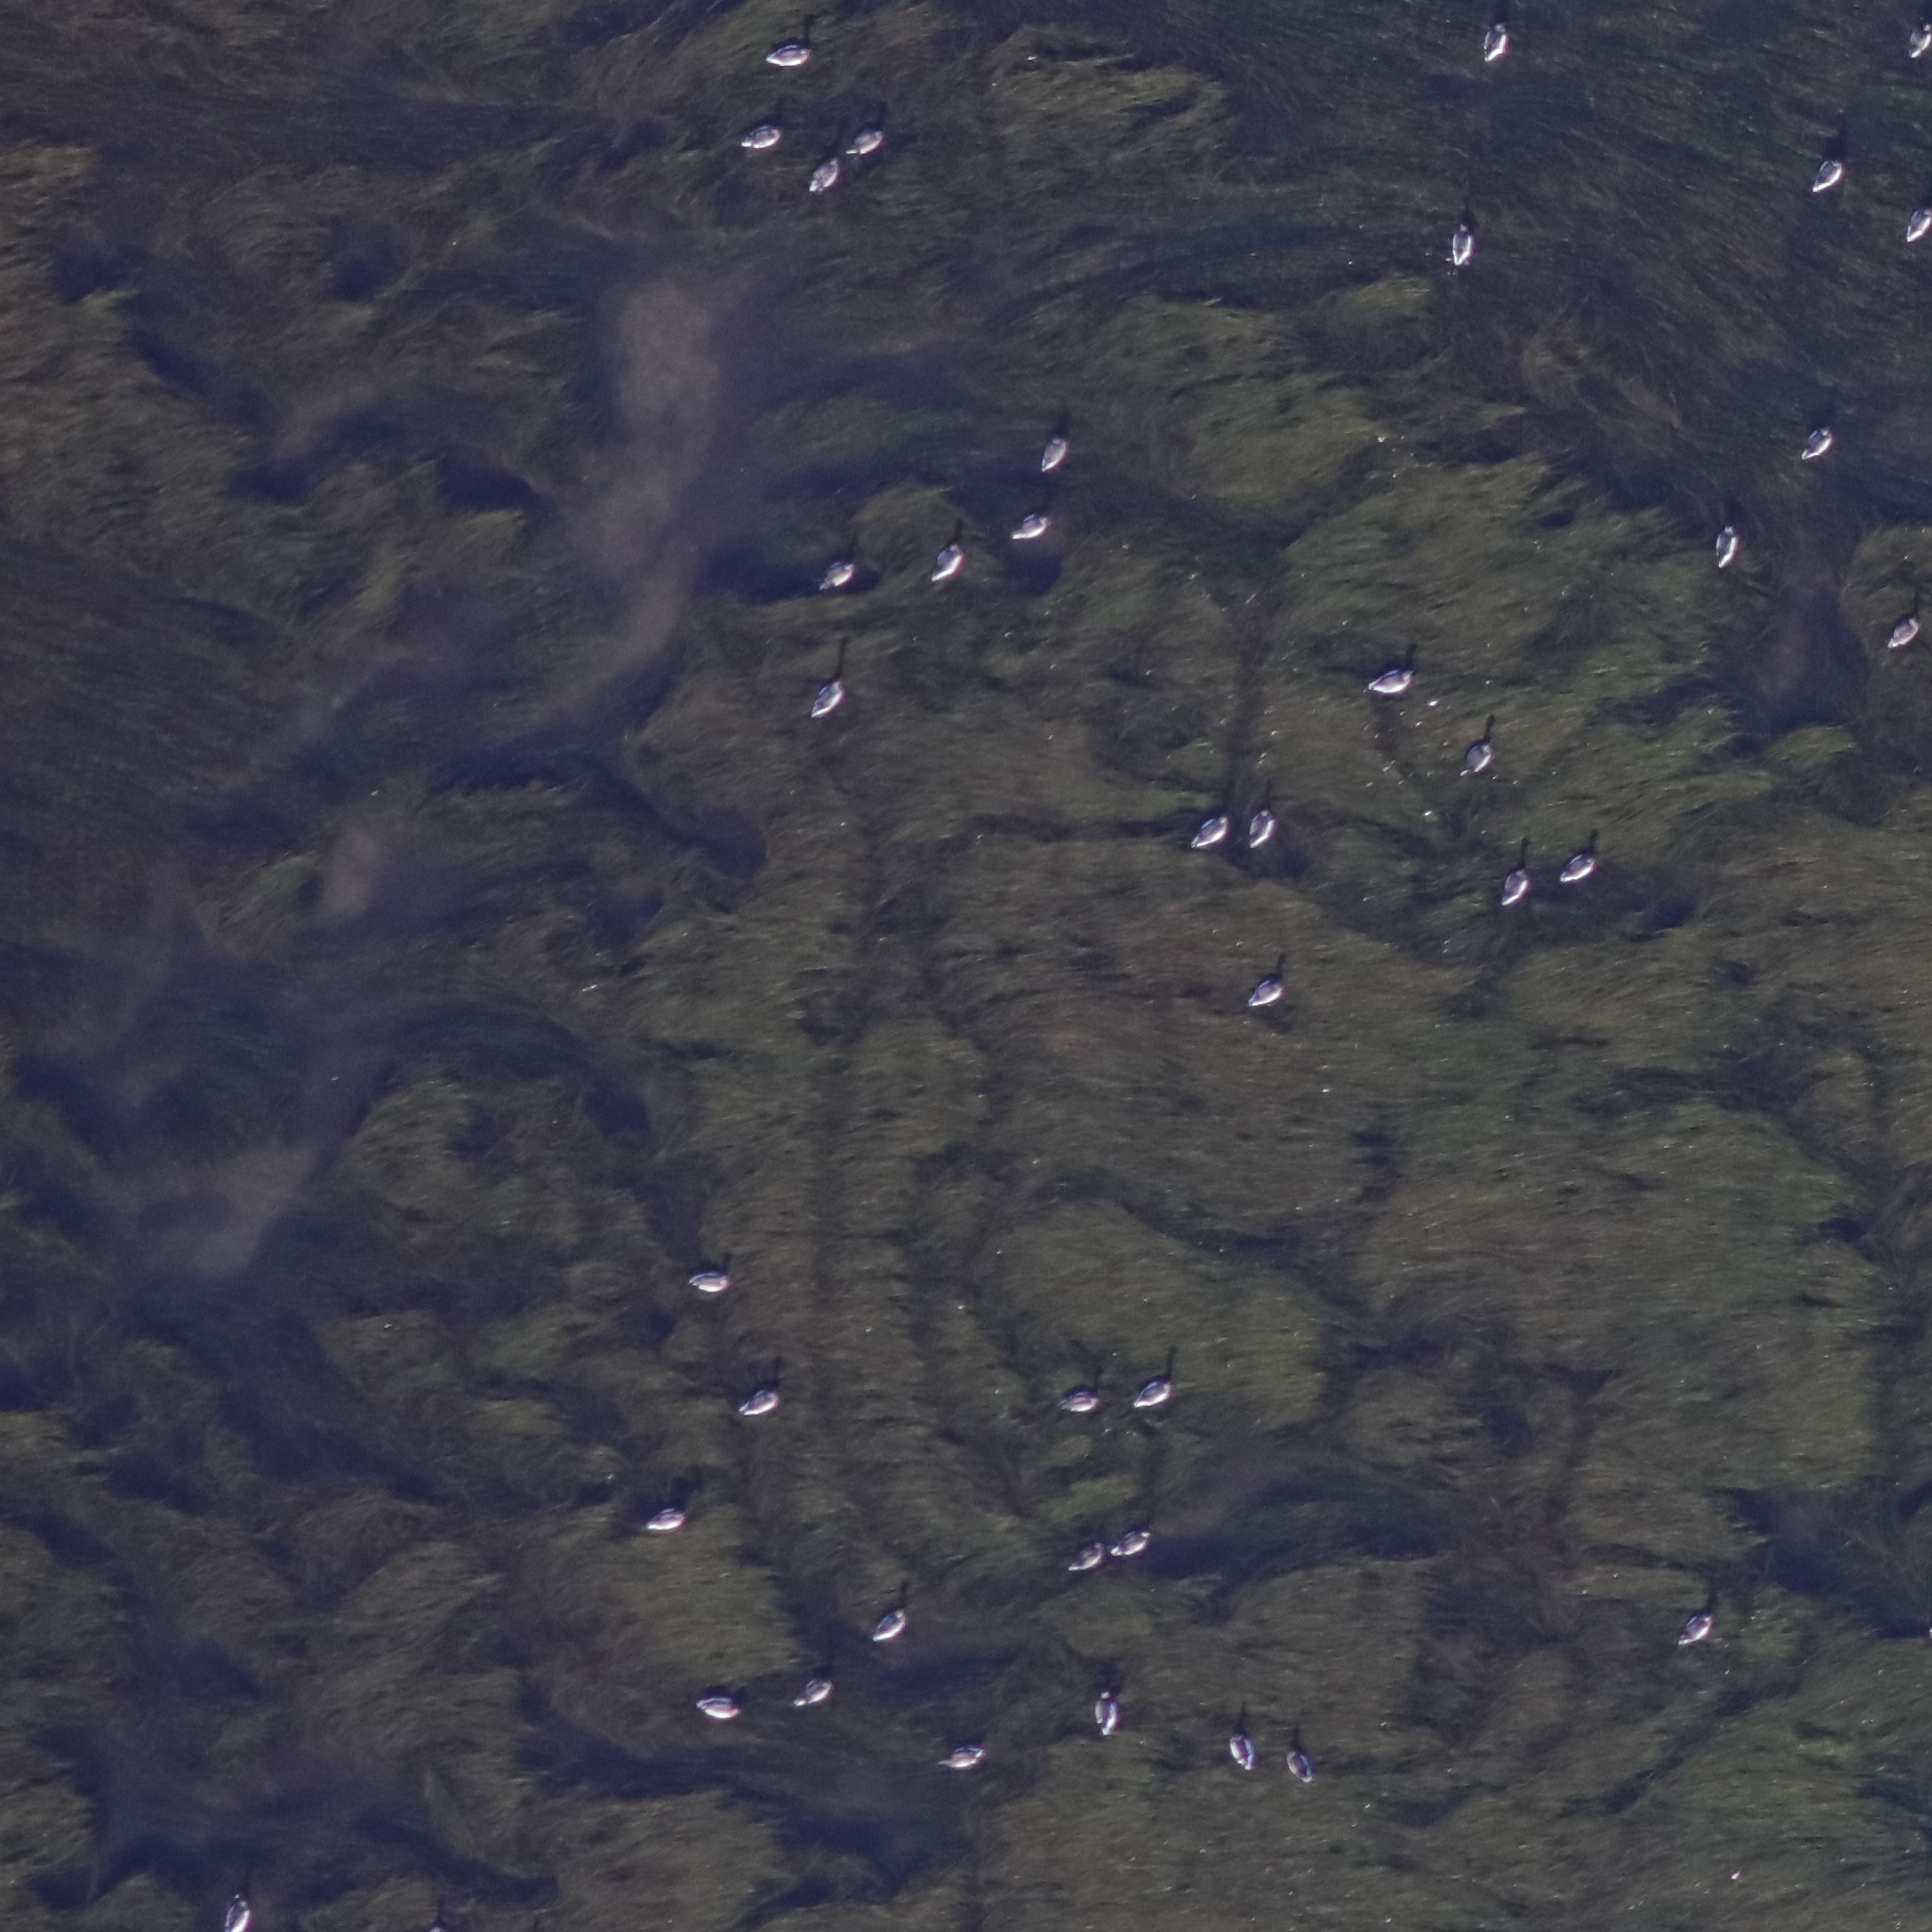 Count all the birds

40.